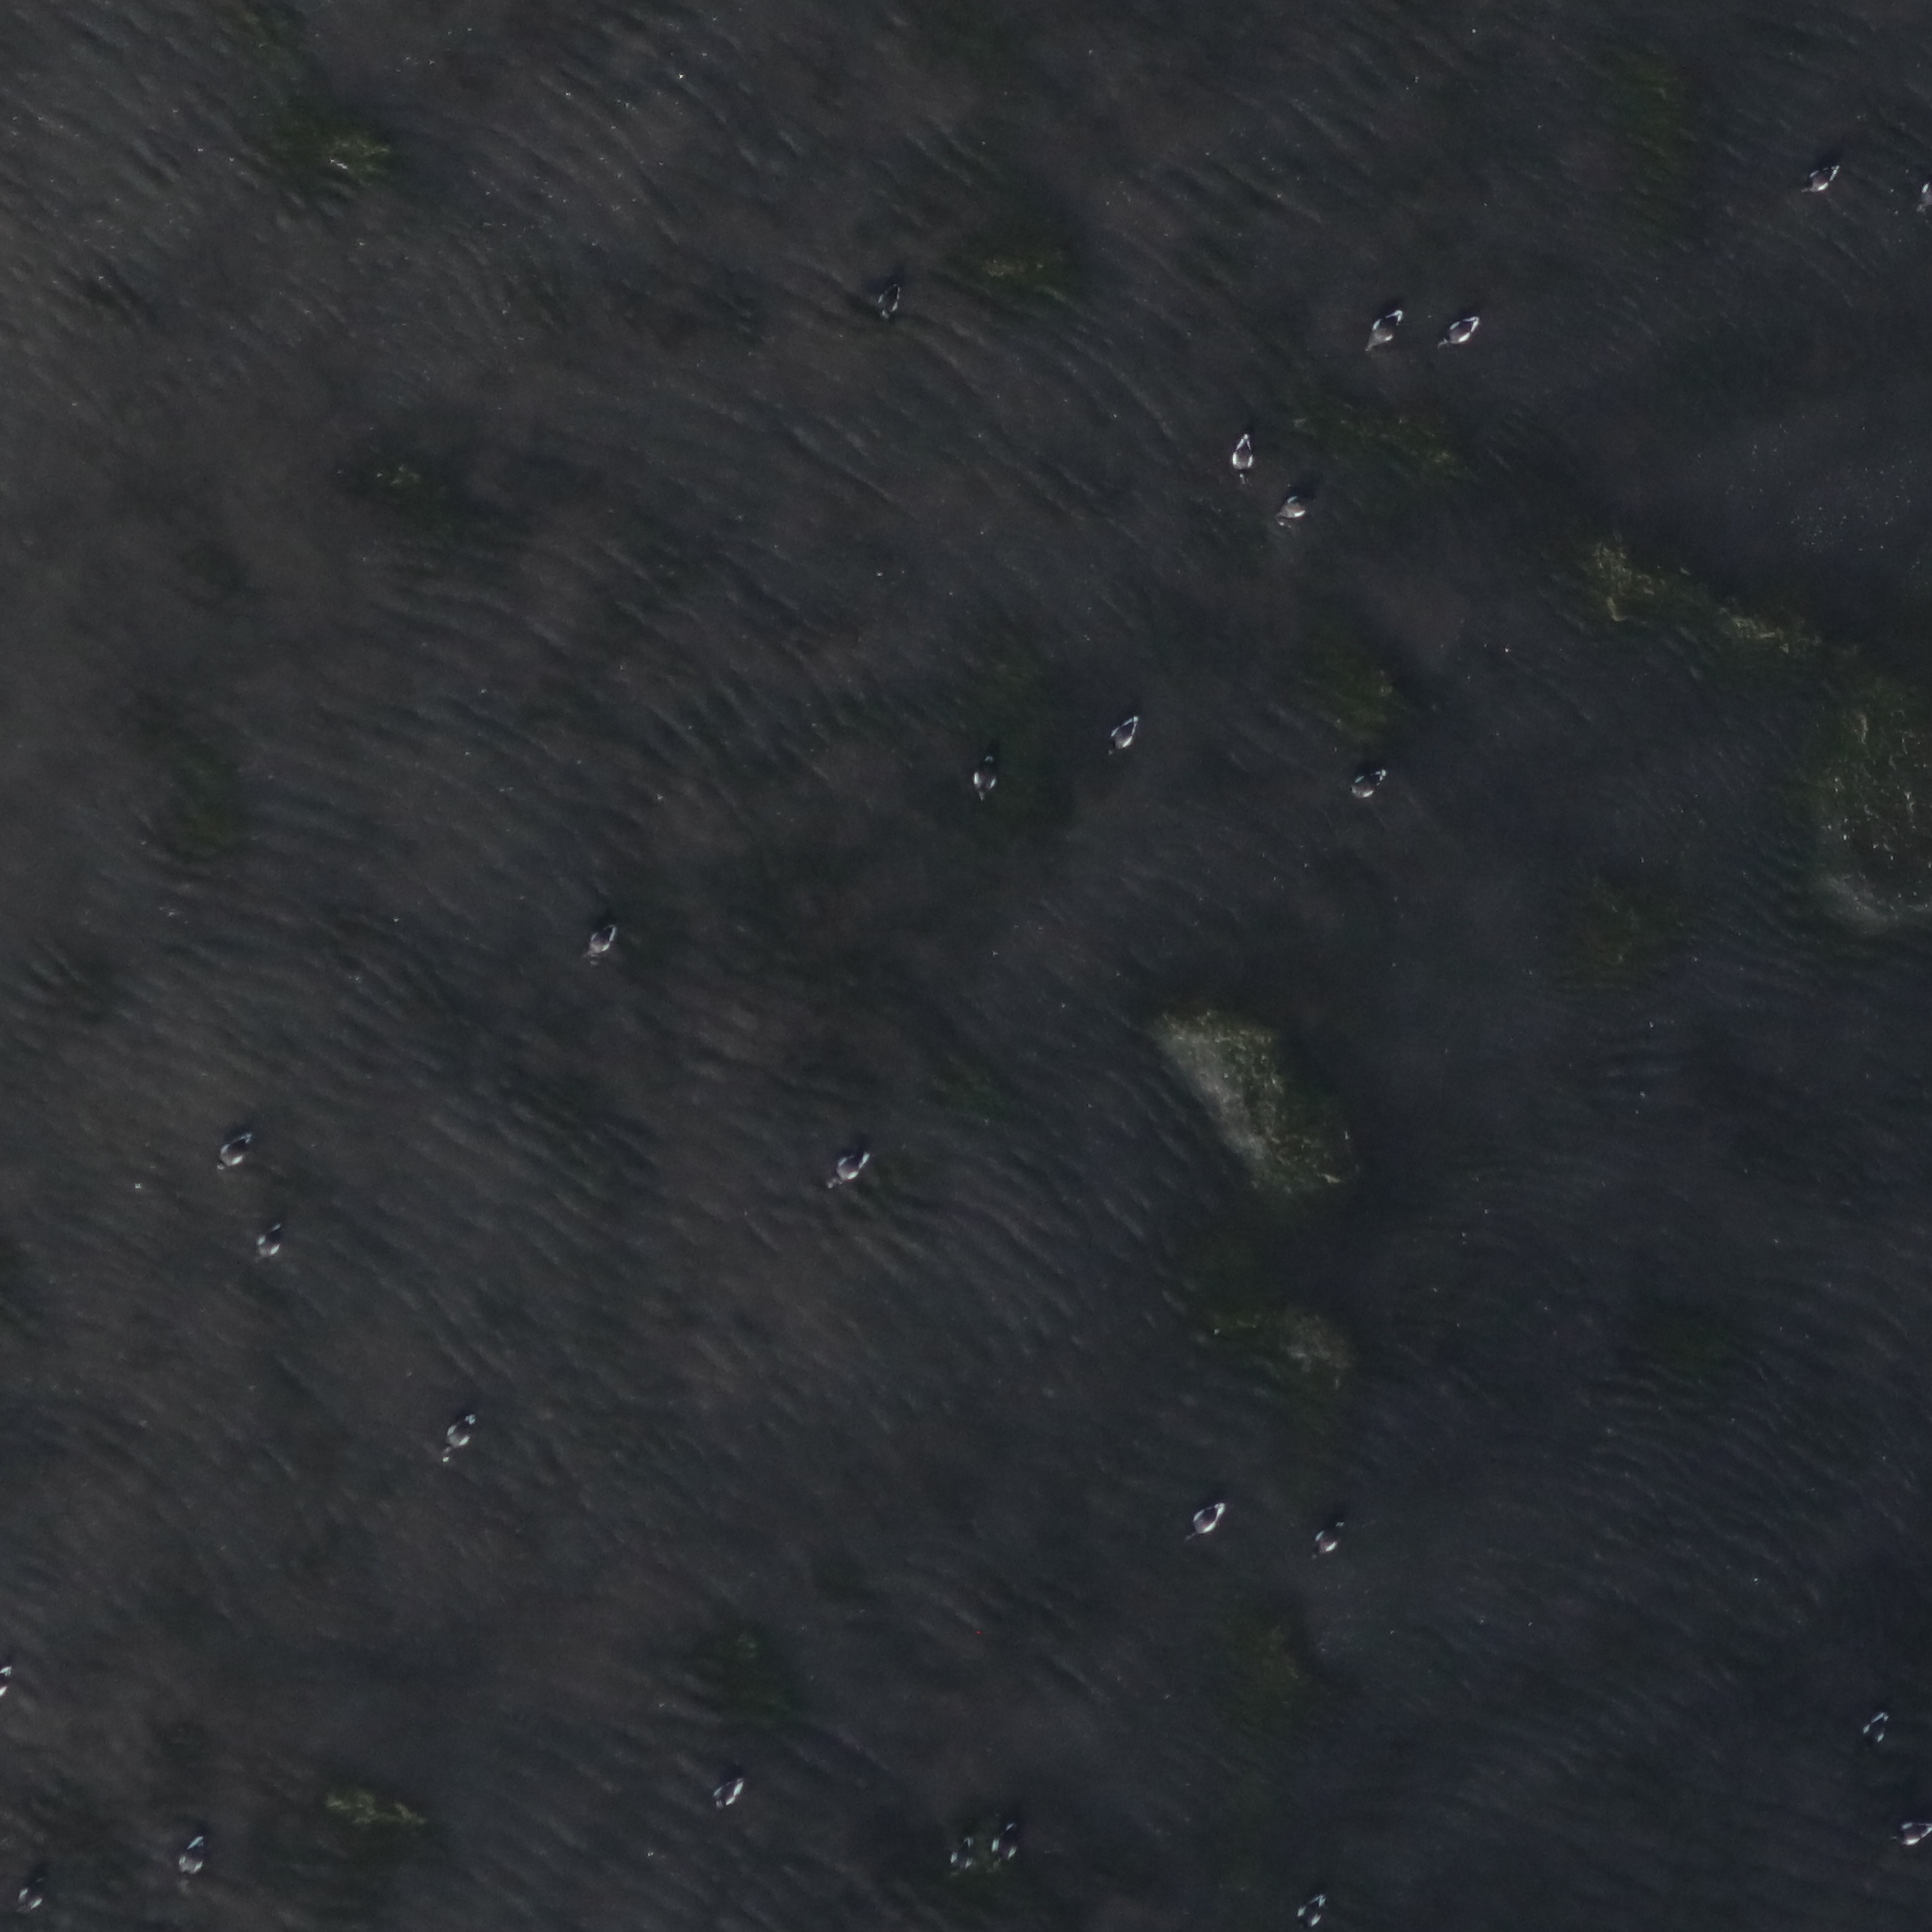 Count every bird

24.